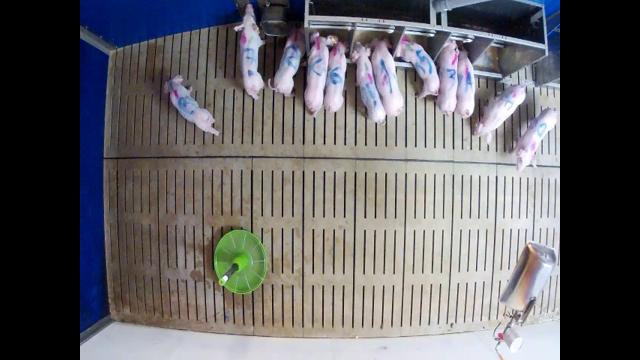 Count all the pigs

12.